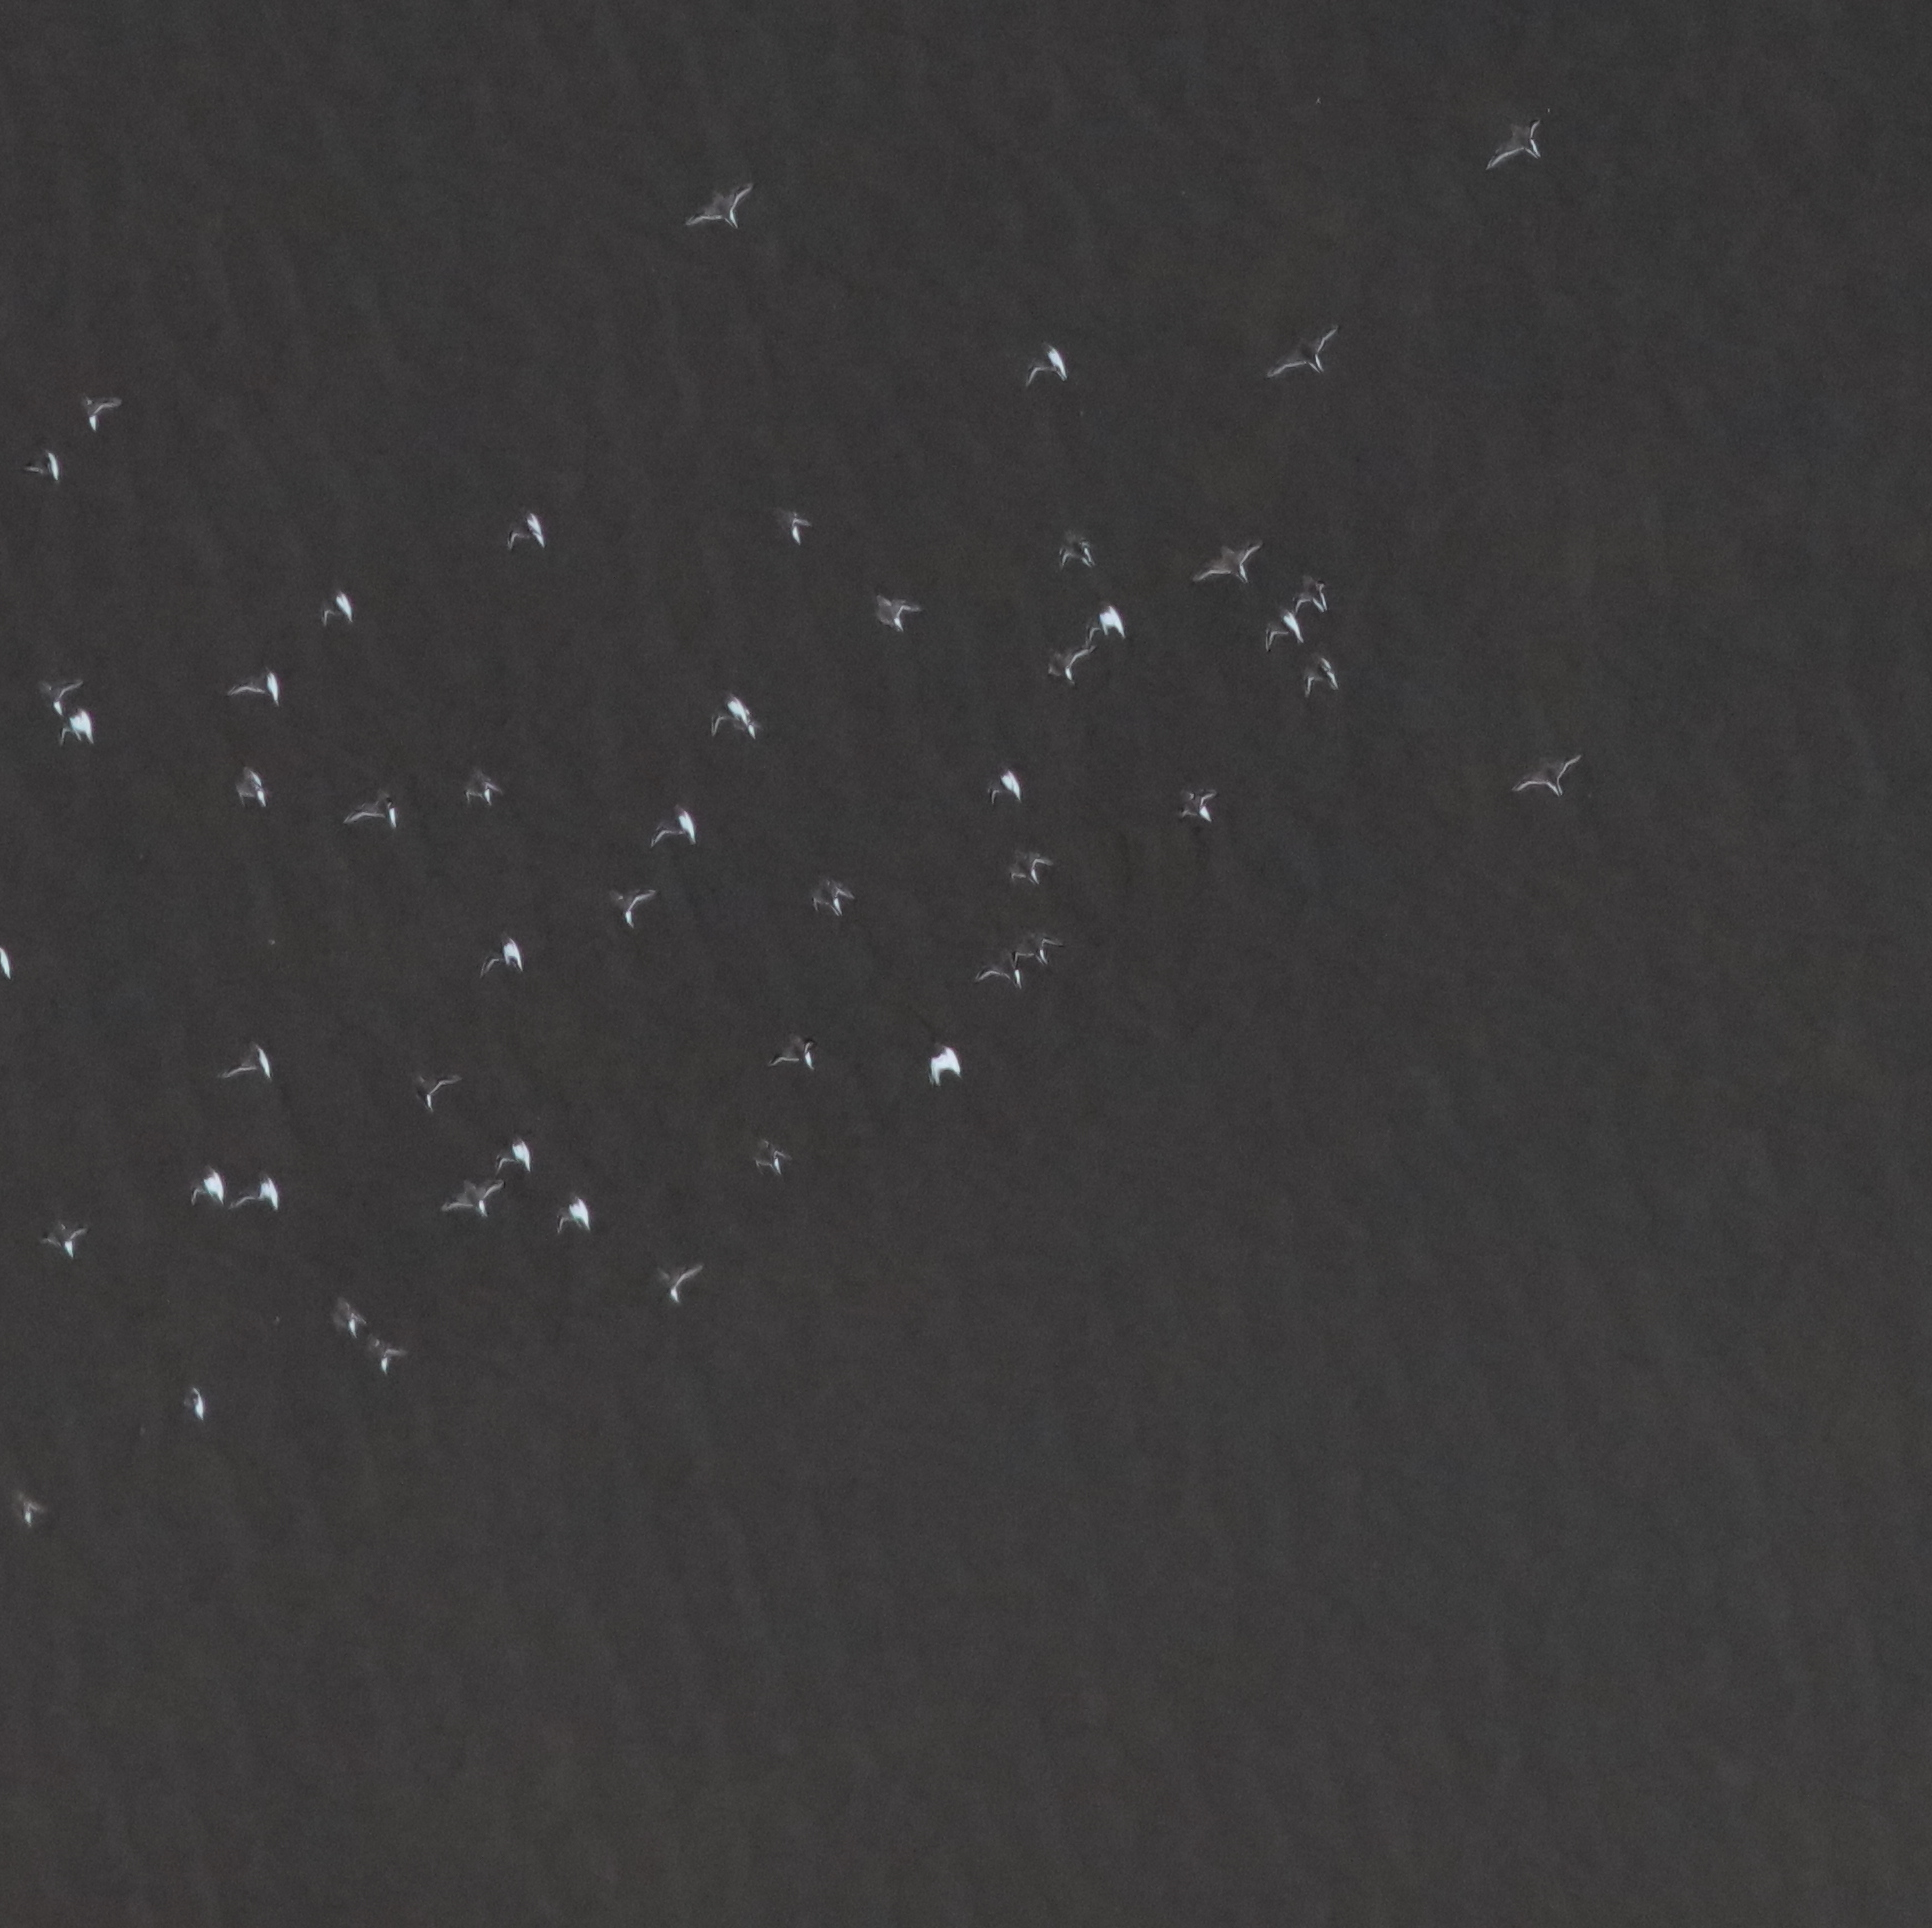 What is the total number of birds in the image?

50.